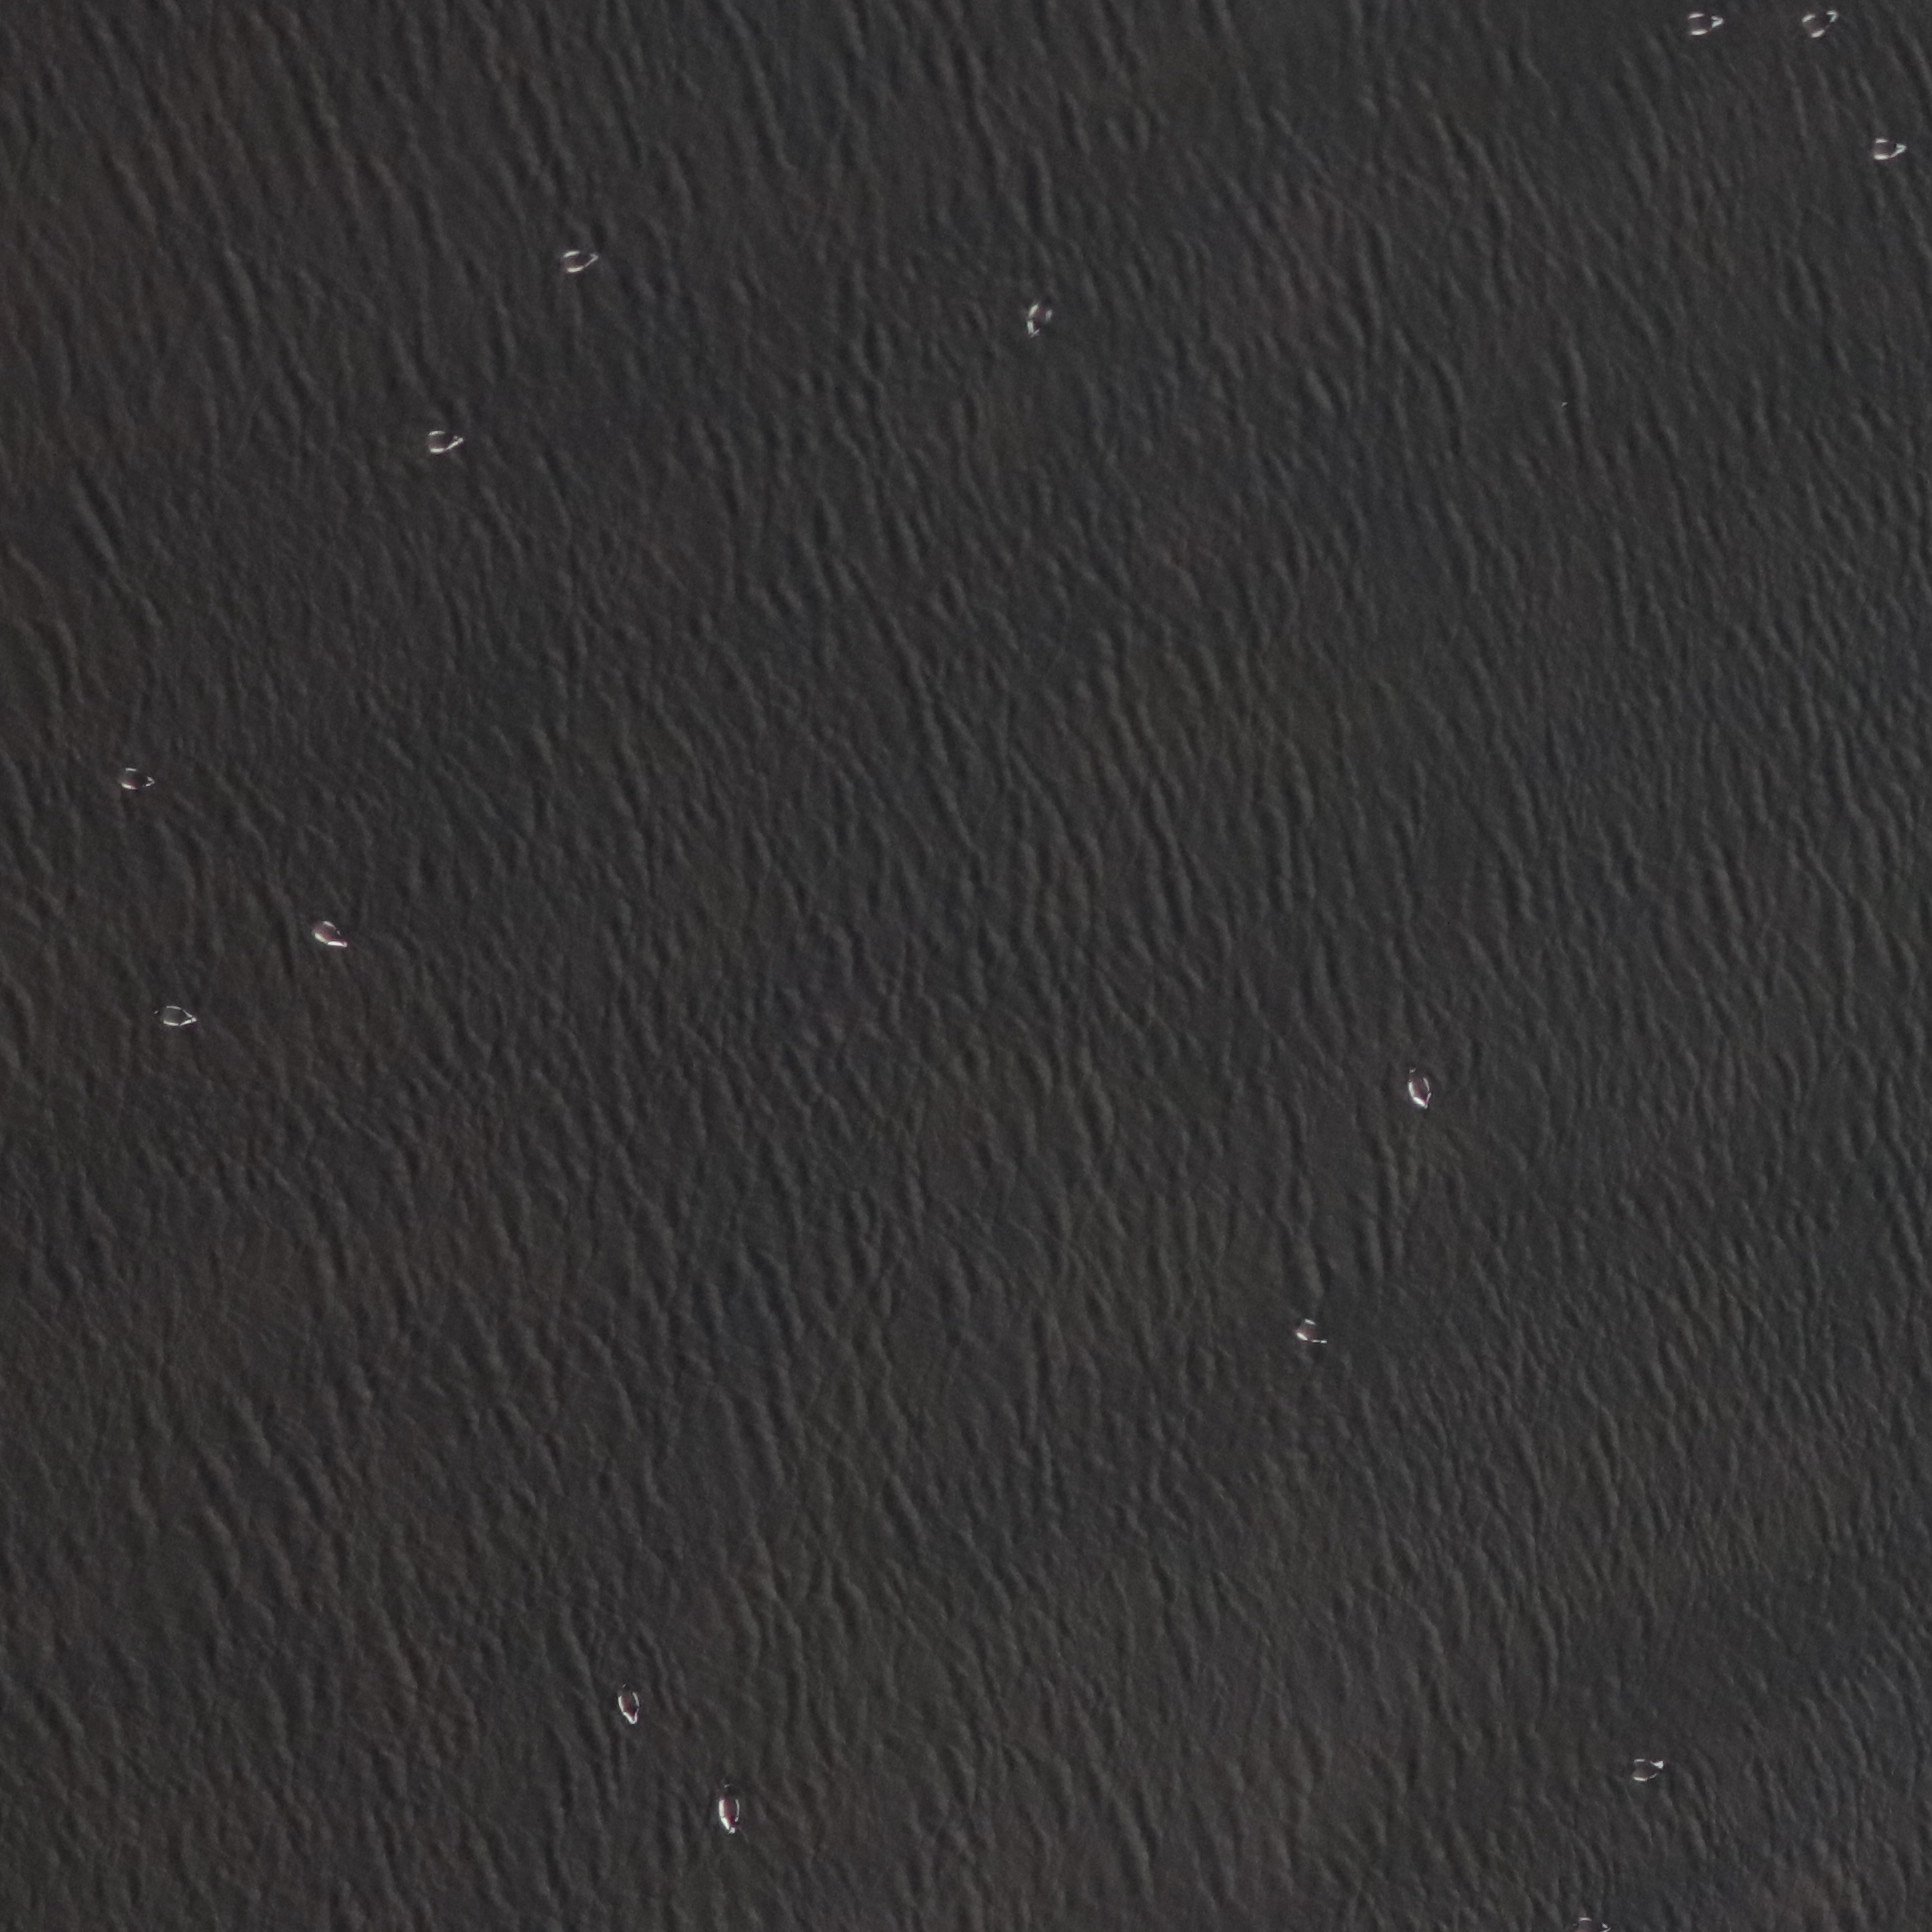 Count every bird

15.